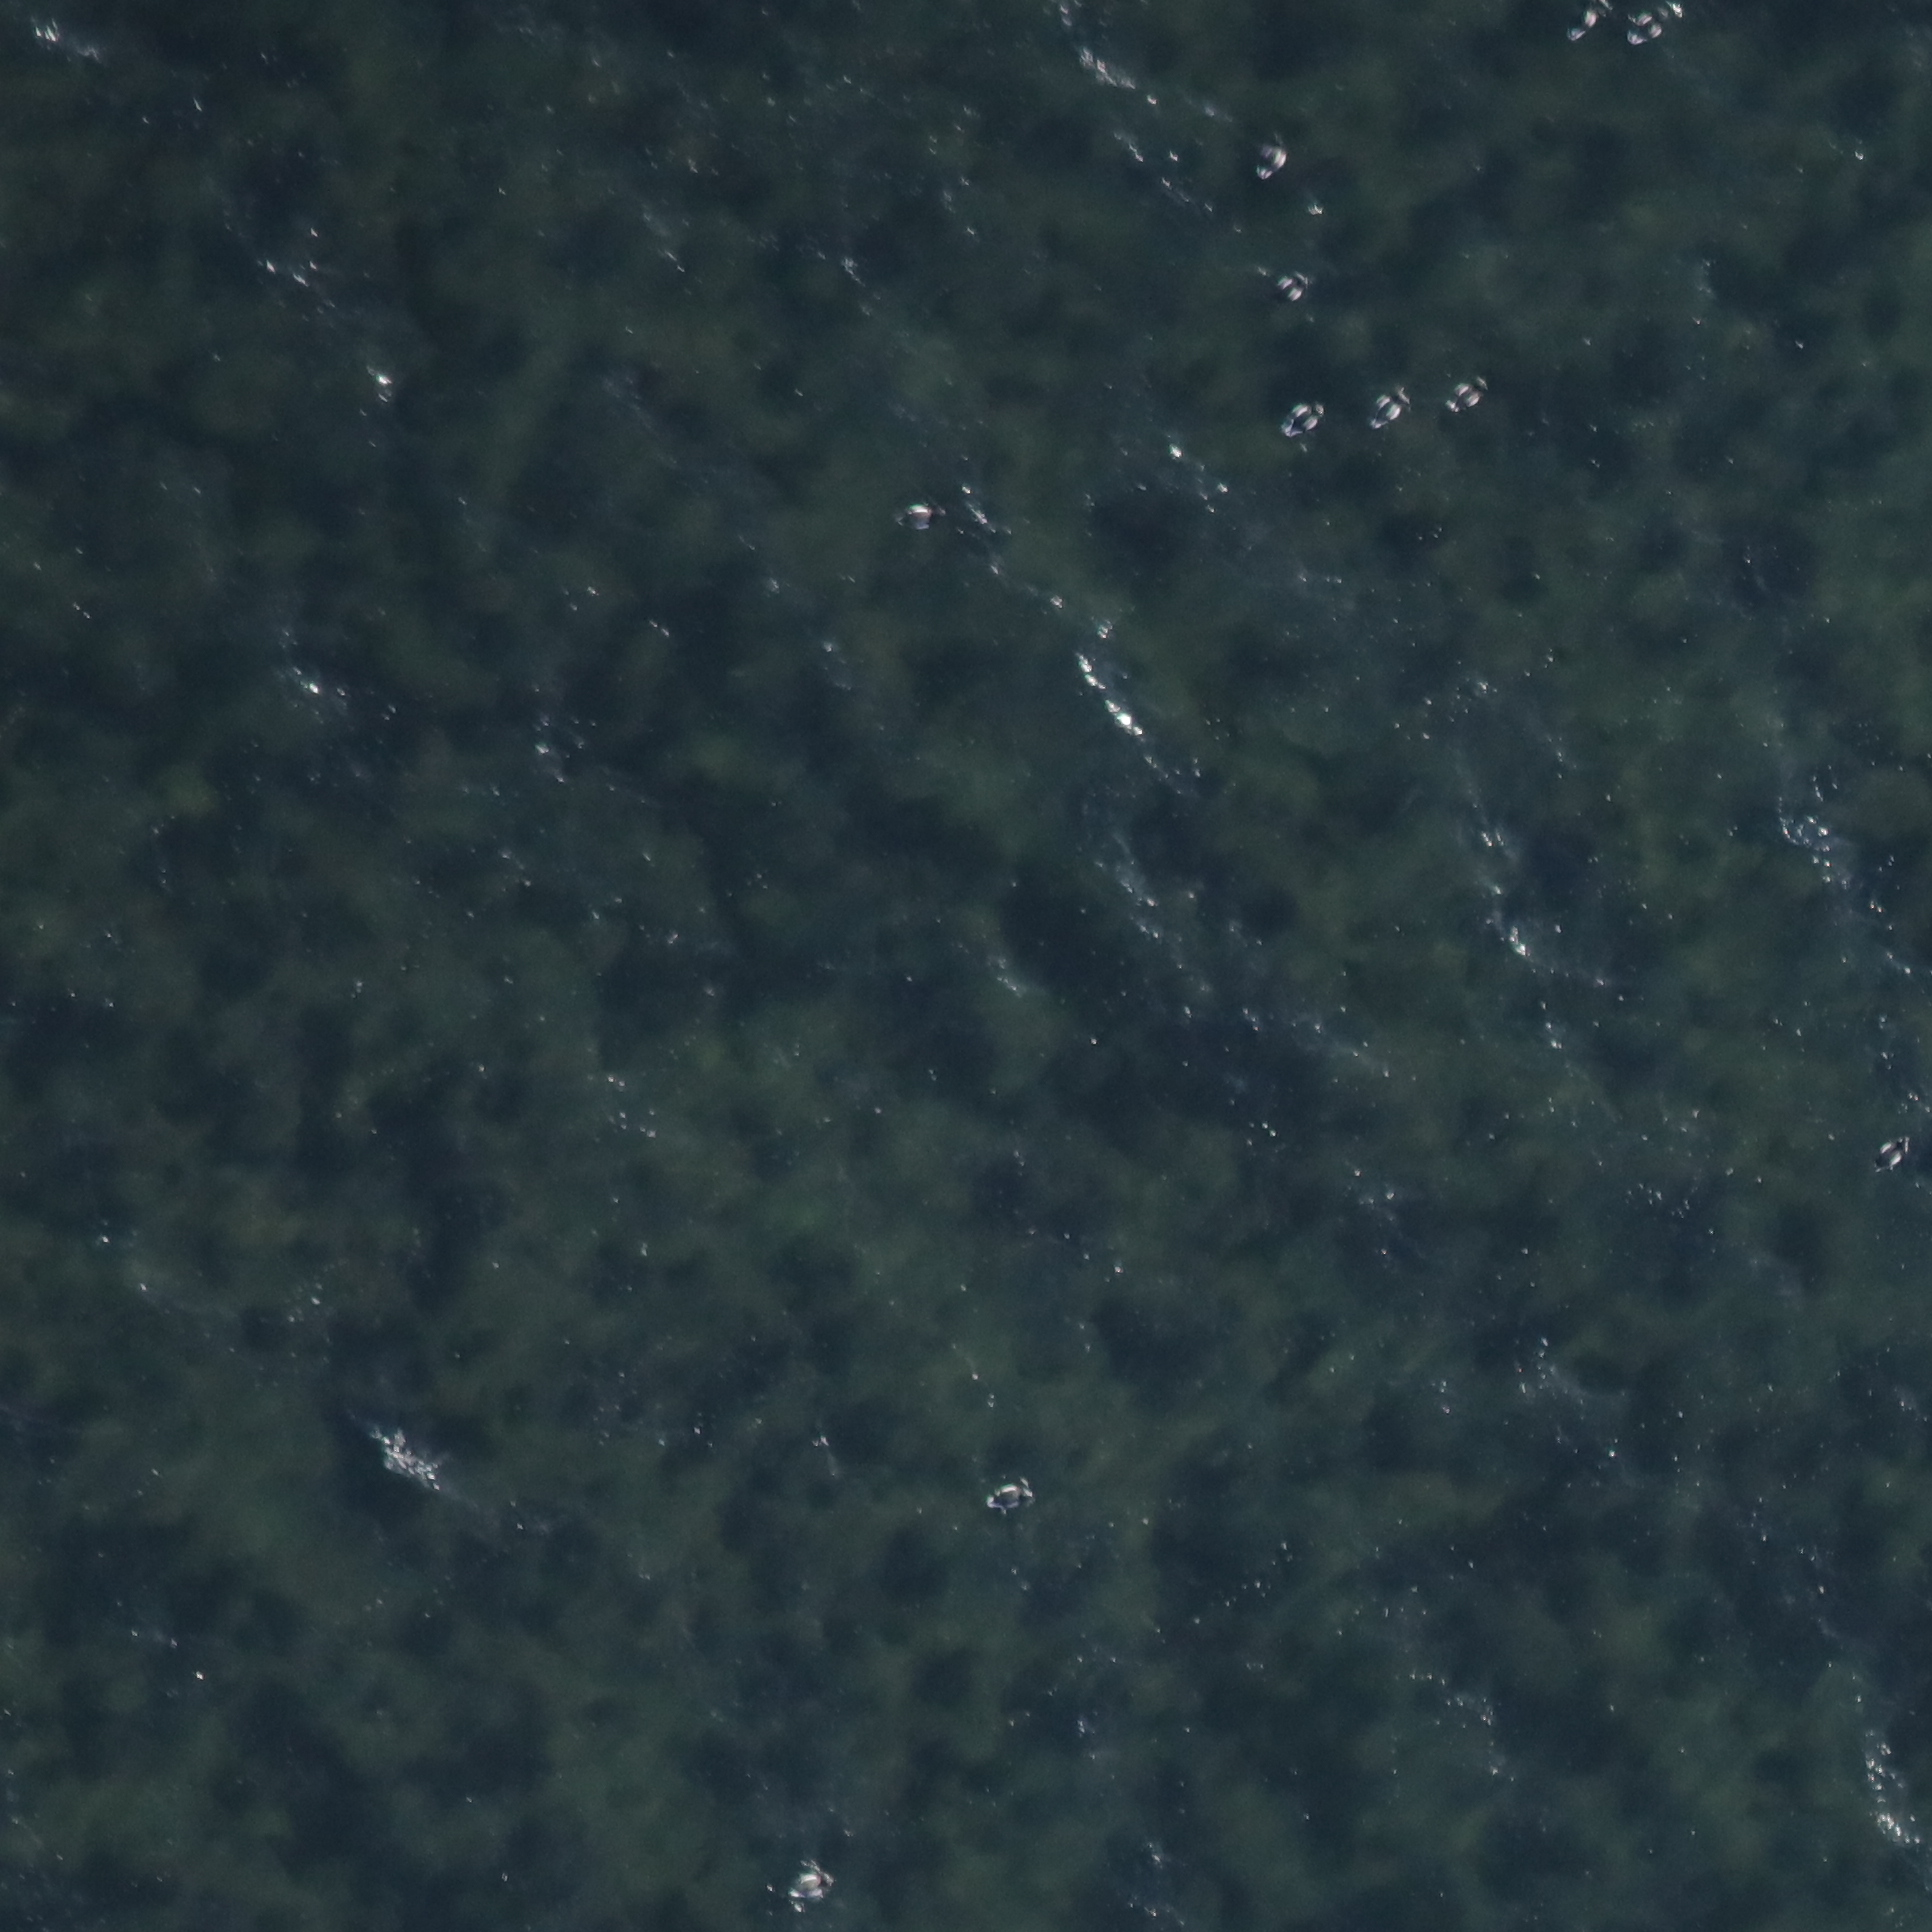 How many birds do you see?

11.